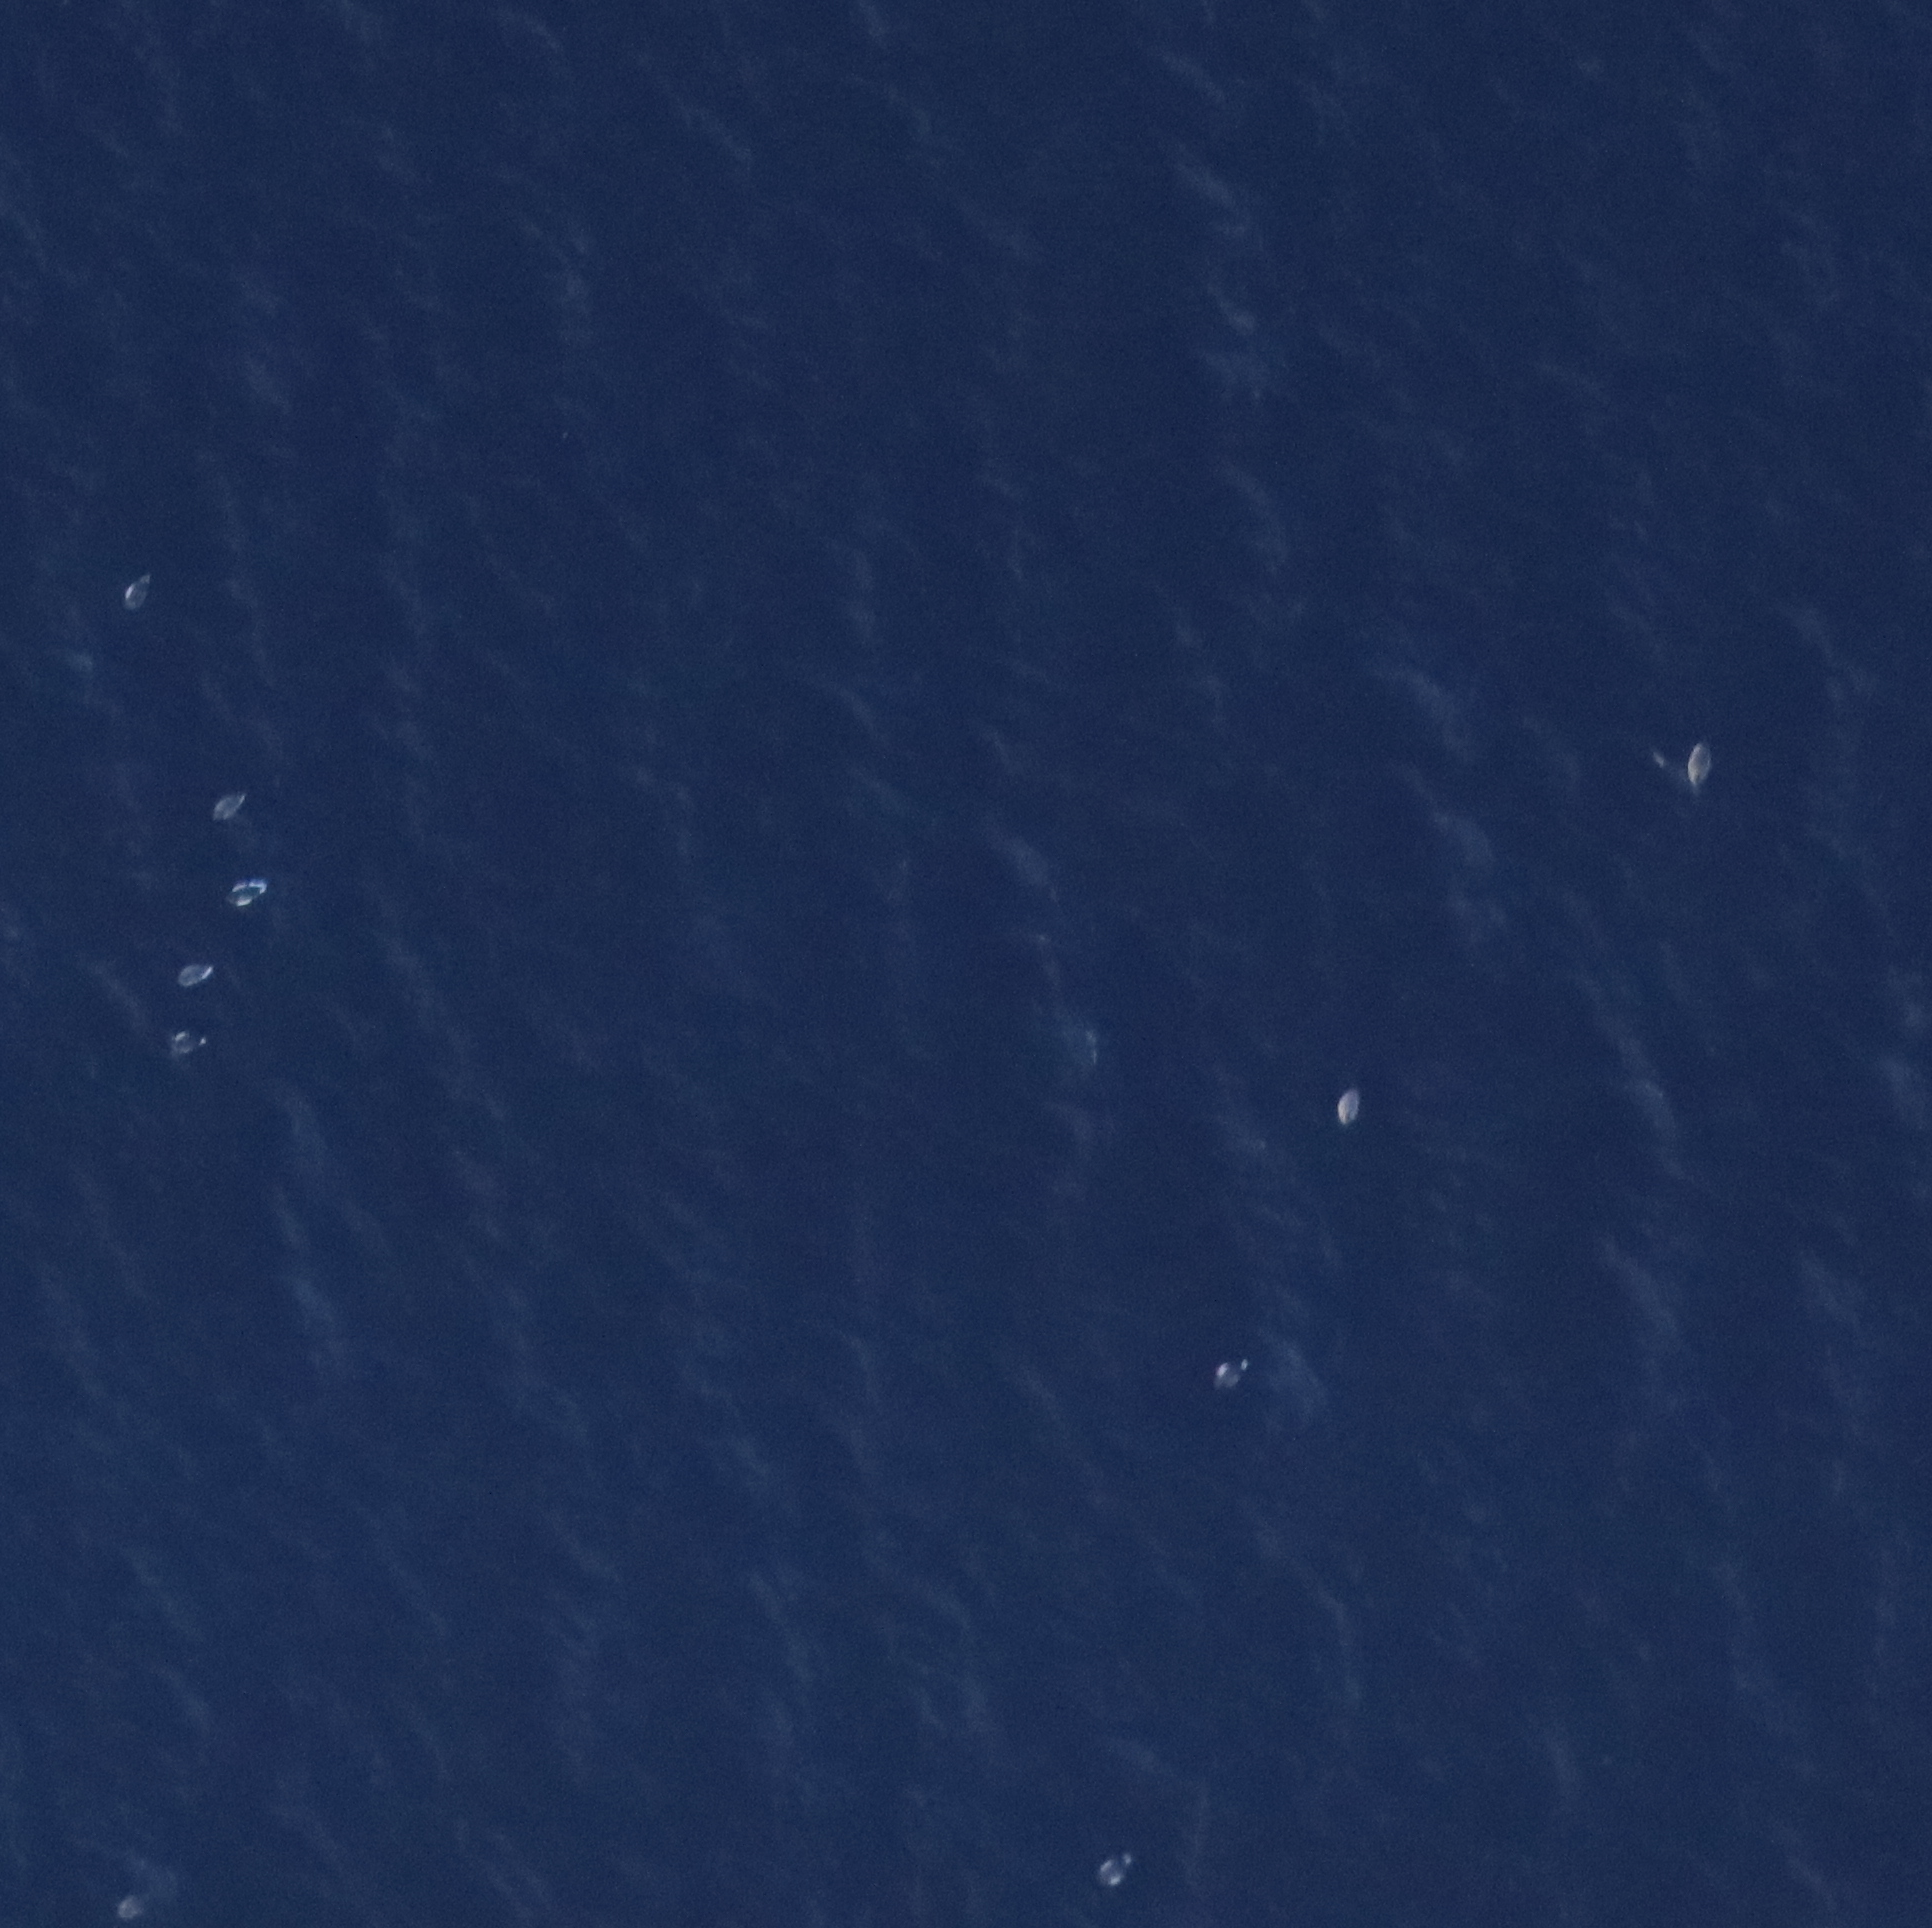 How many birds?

10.